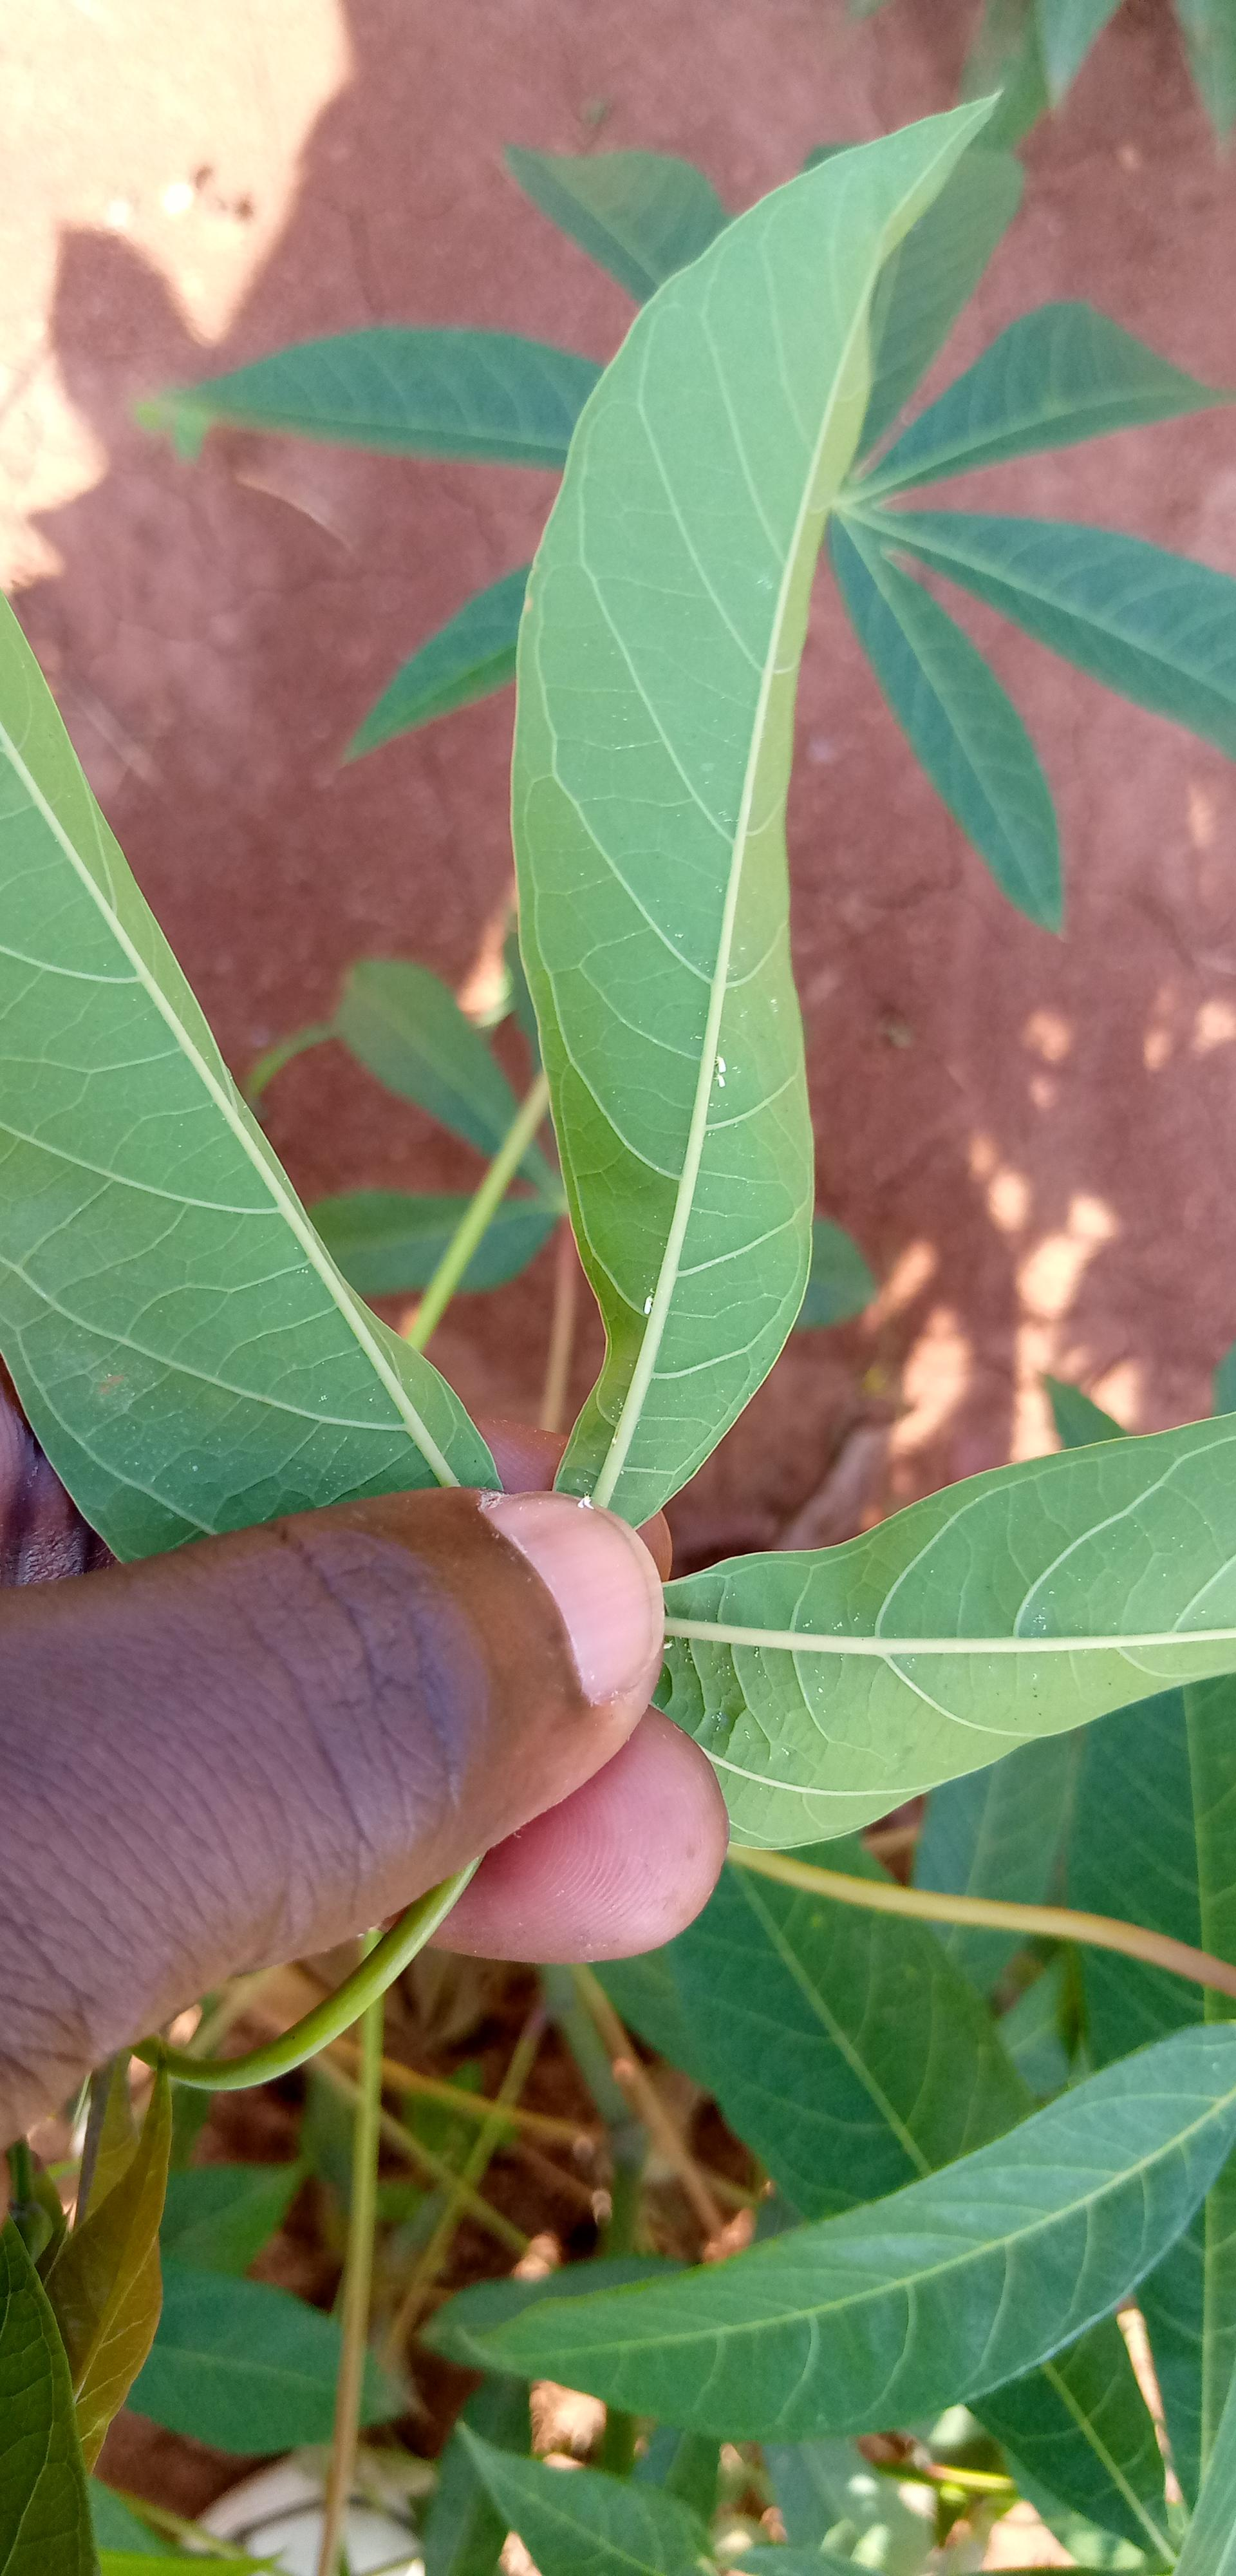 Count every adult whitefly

5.